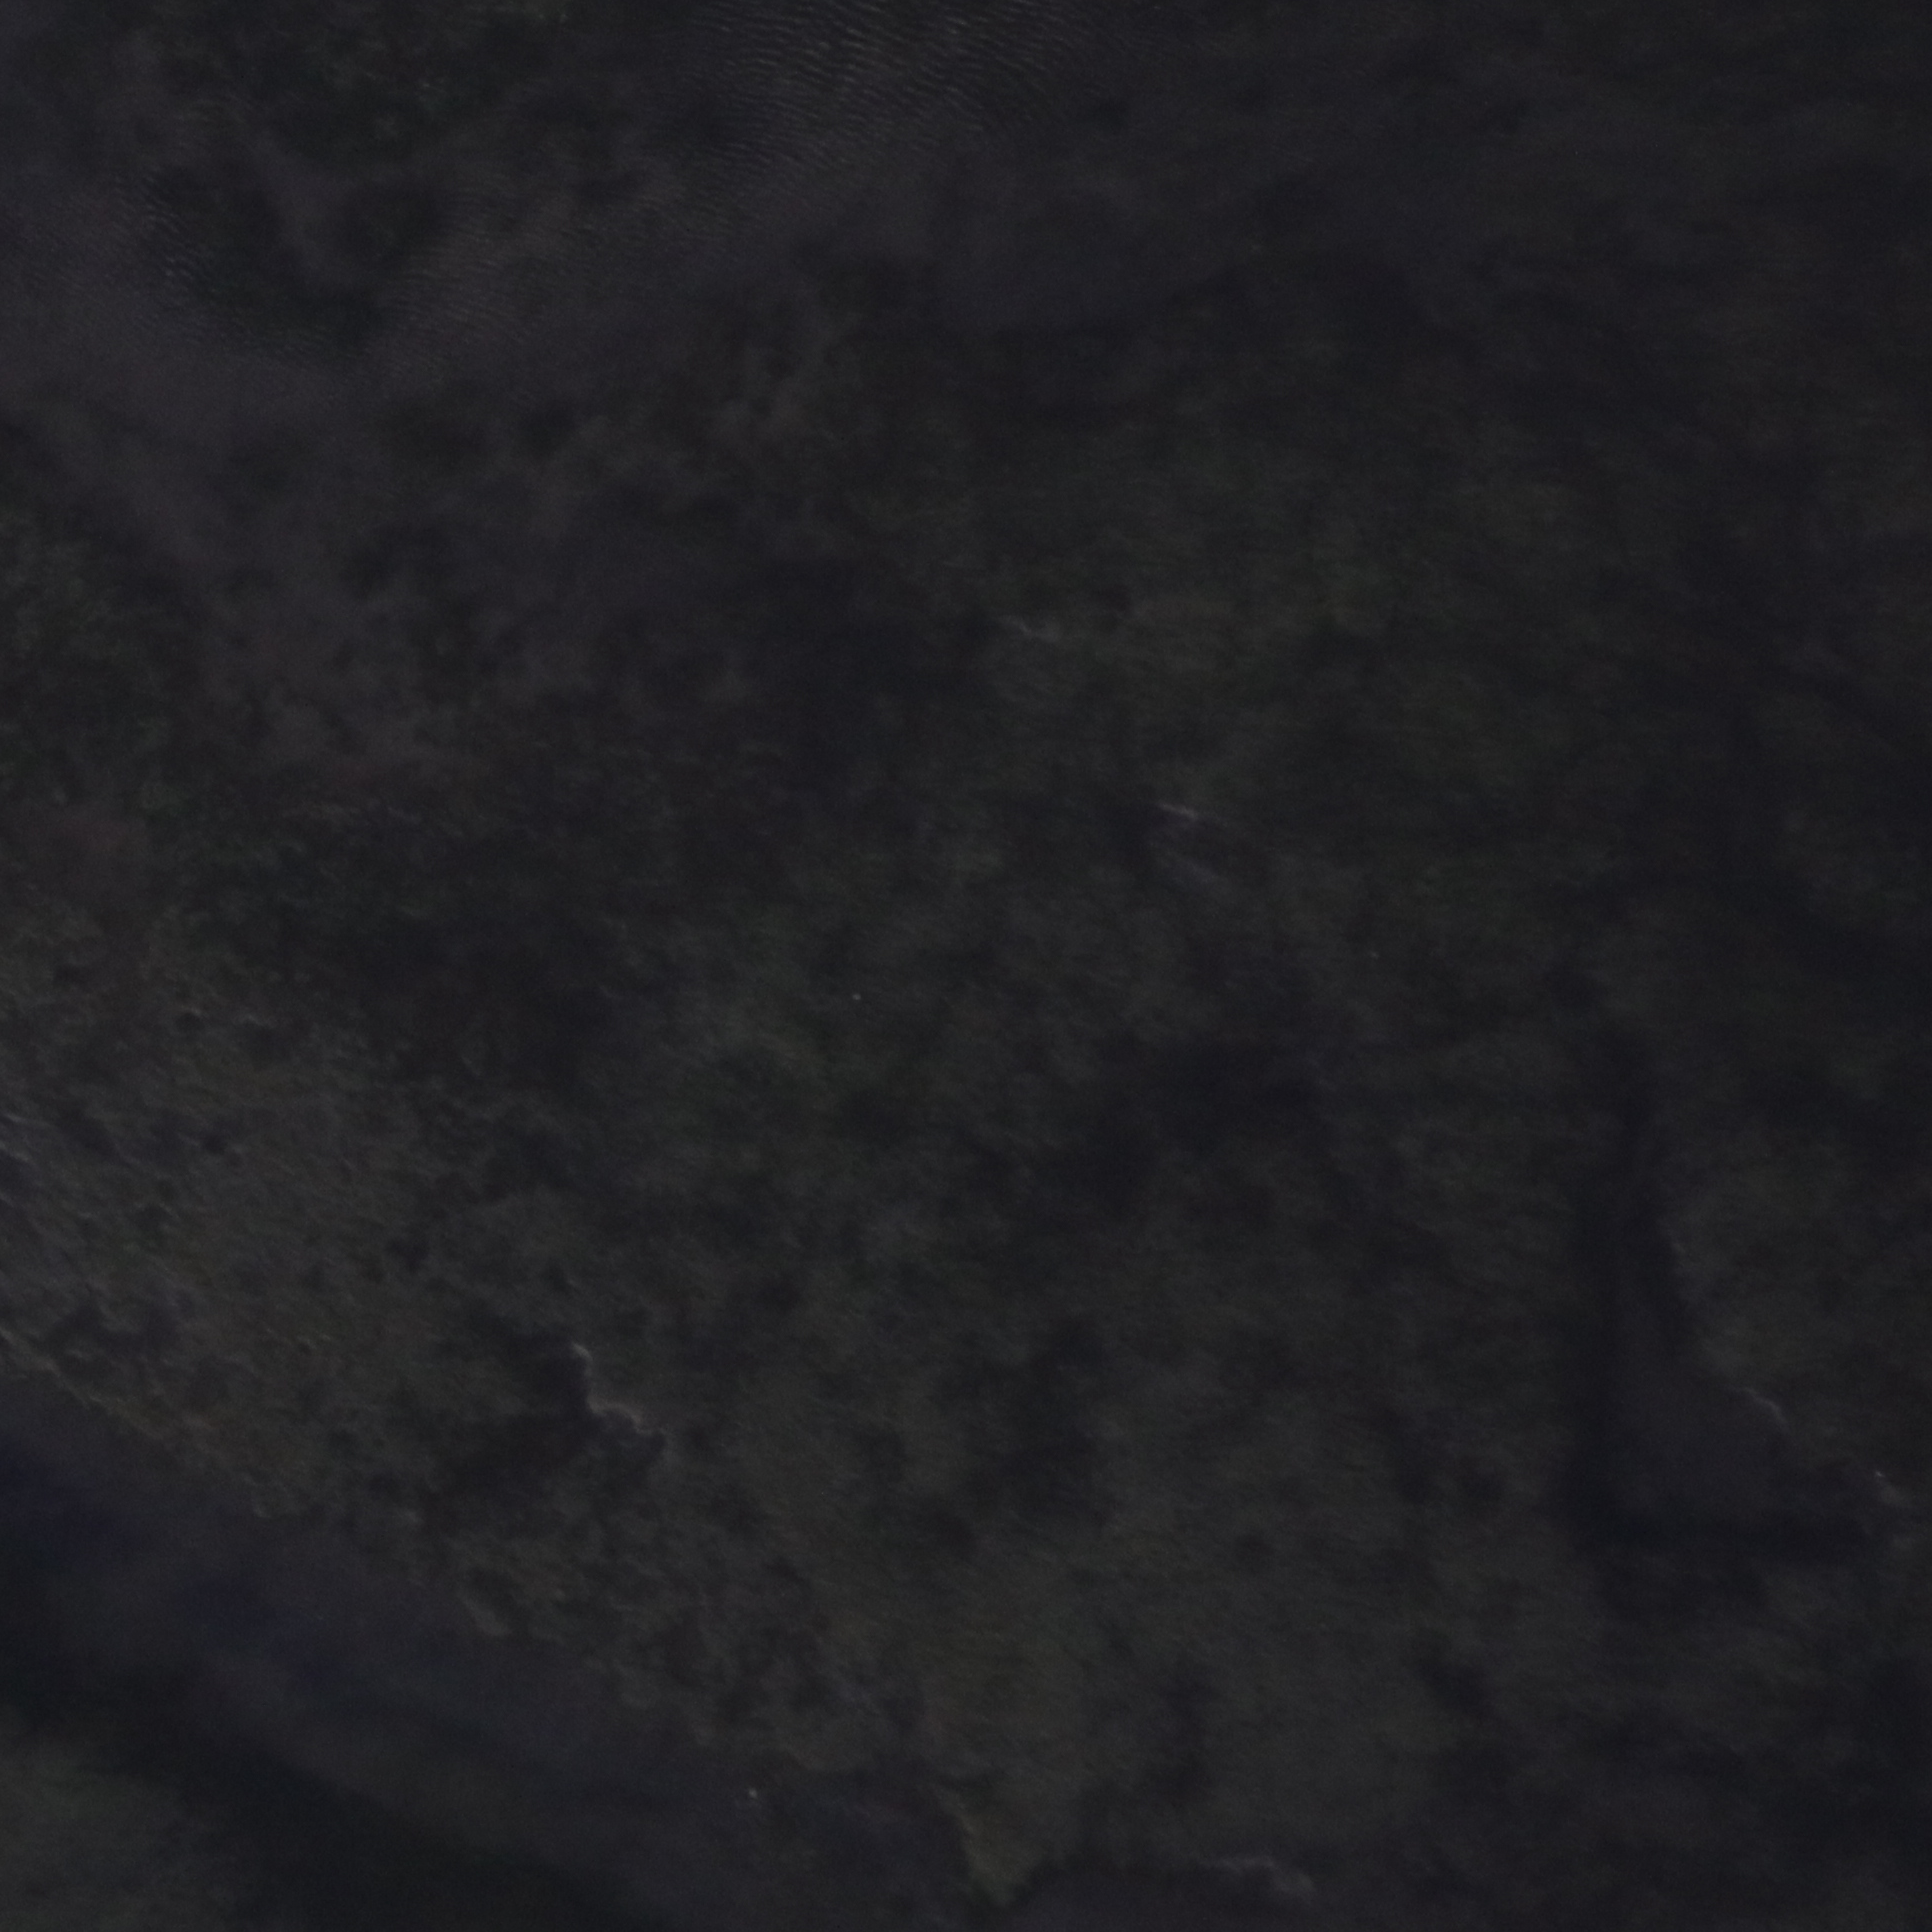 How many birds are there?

0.